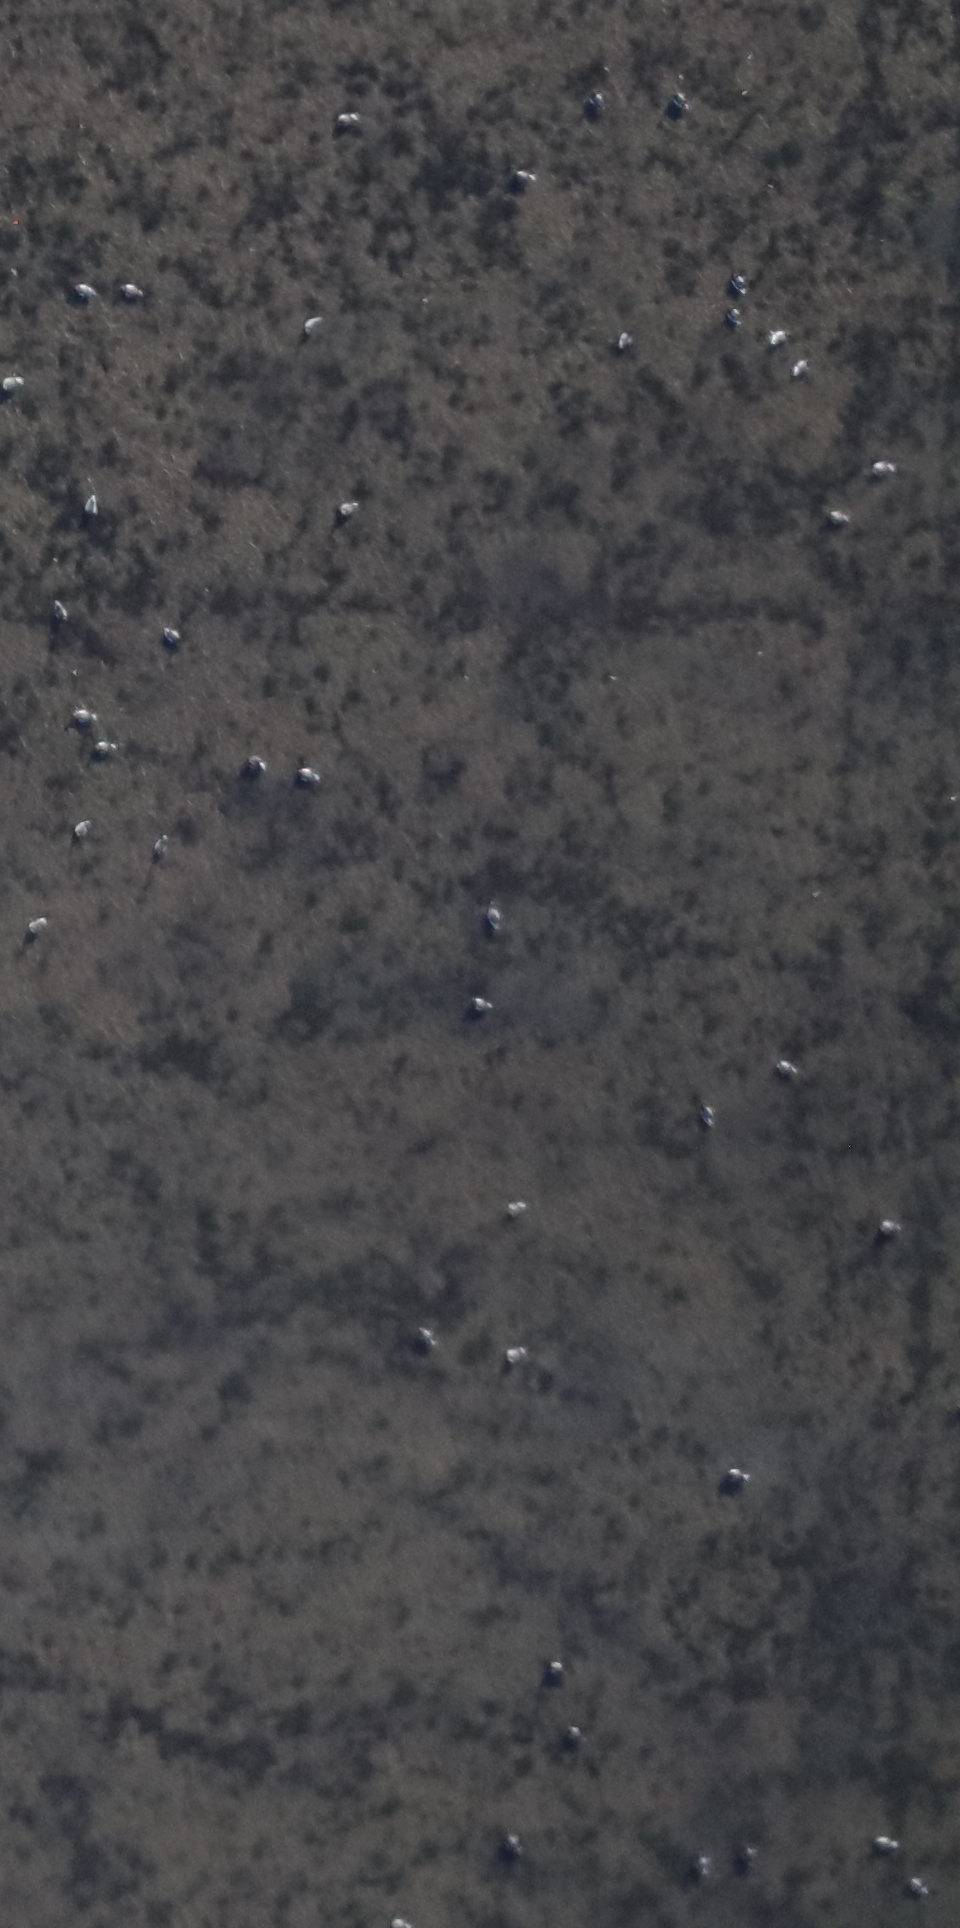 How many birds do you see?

42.